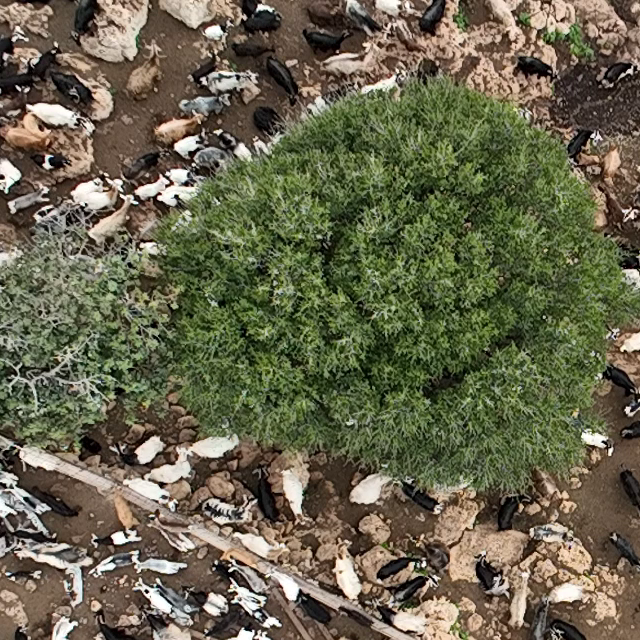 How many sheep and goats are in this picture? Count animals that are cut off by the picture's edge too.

113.